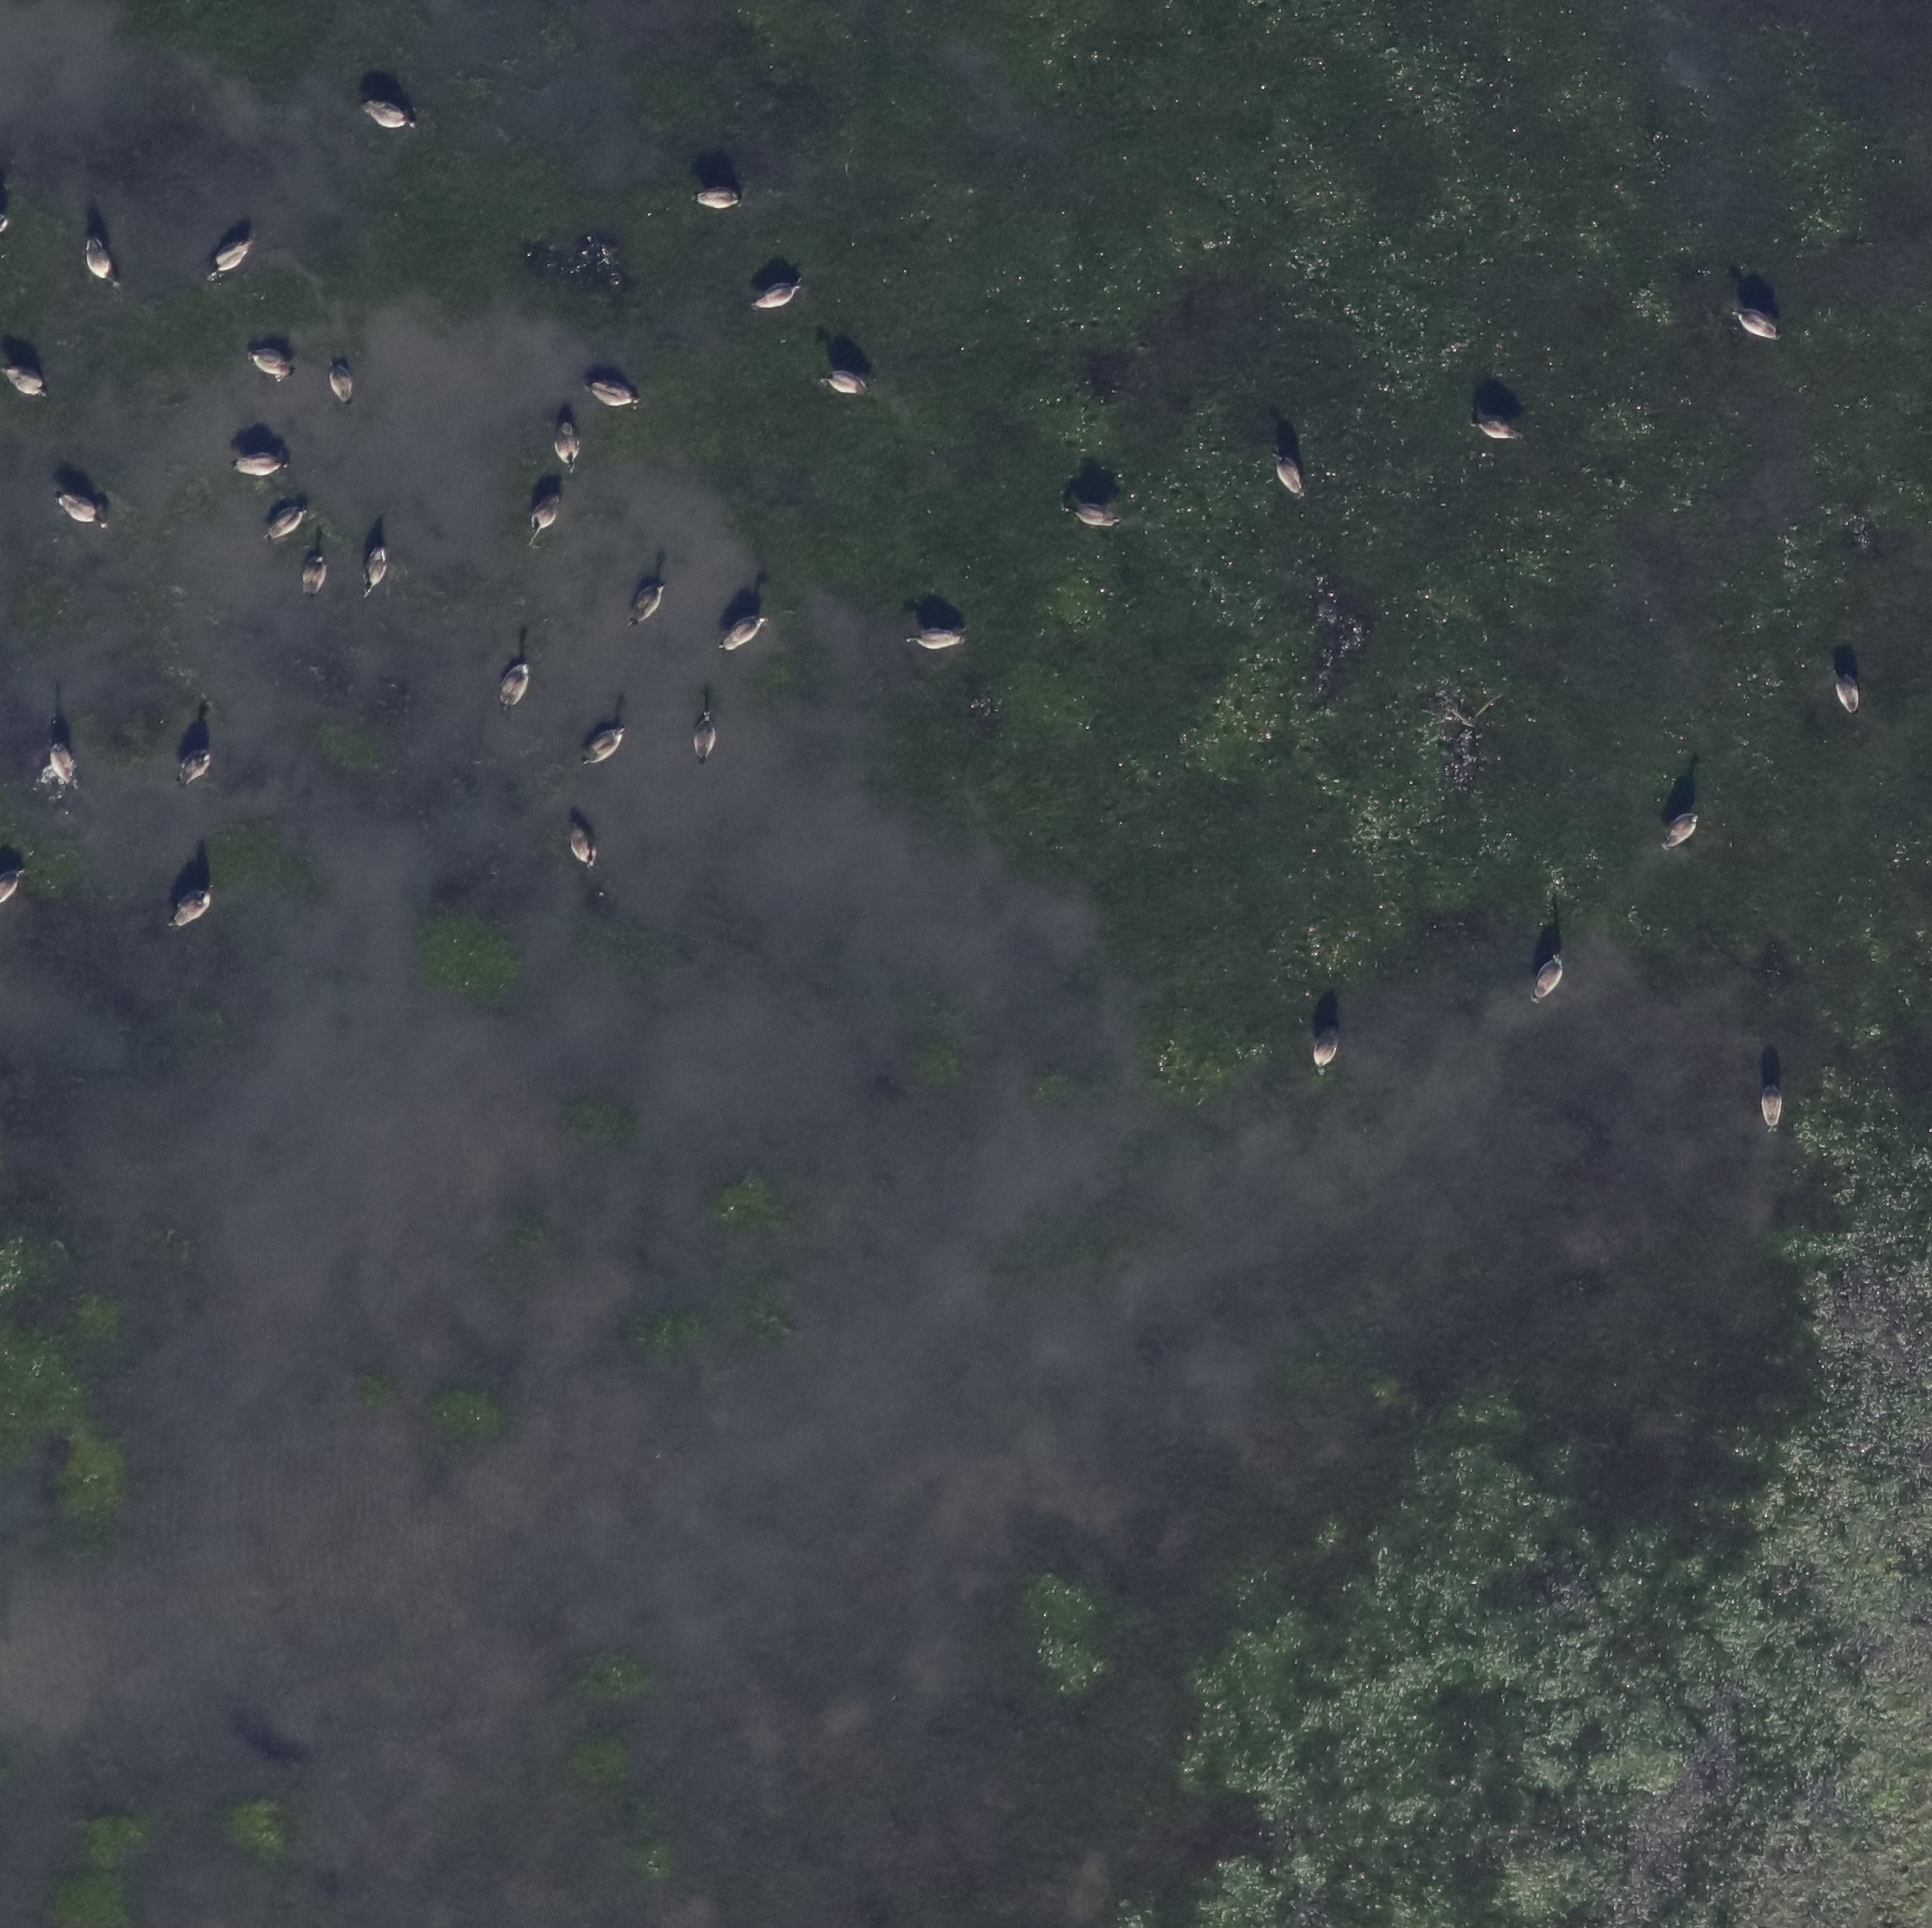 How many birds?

37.